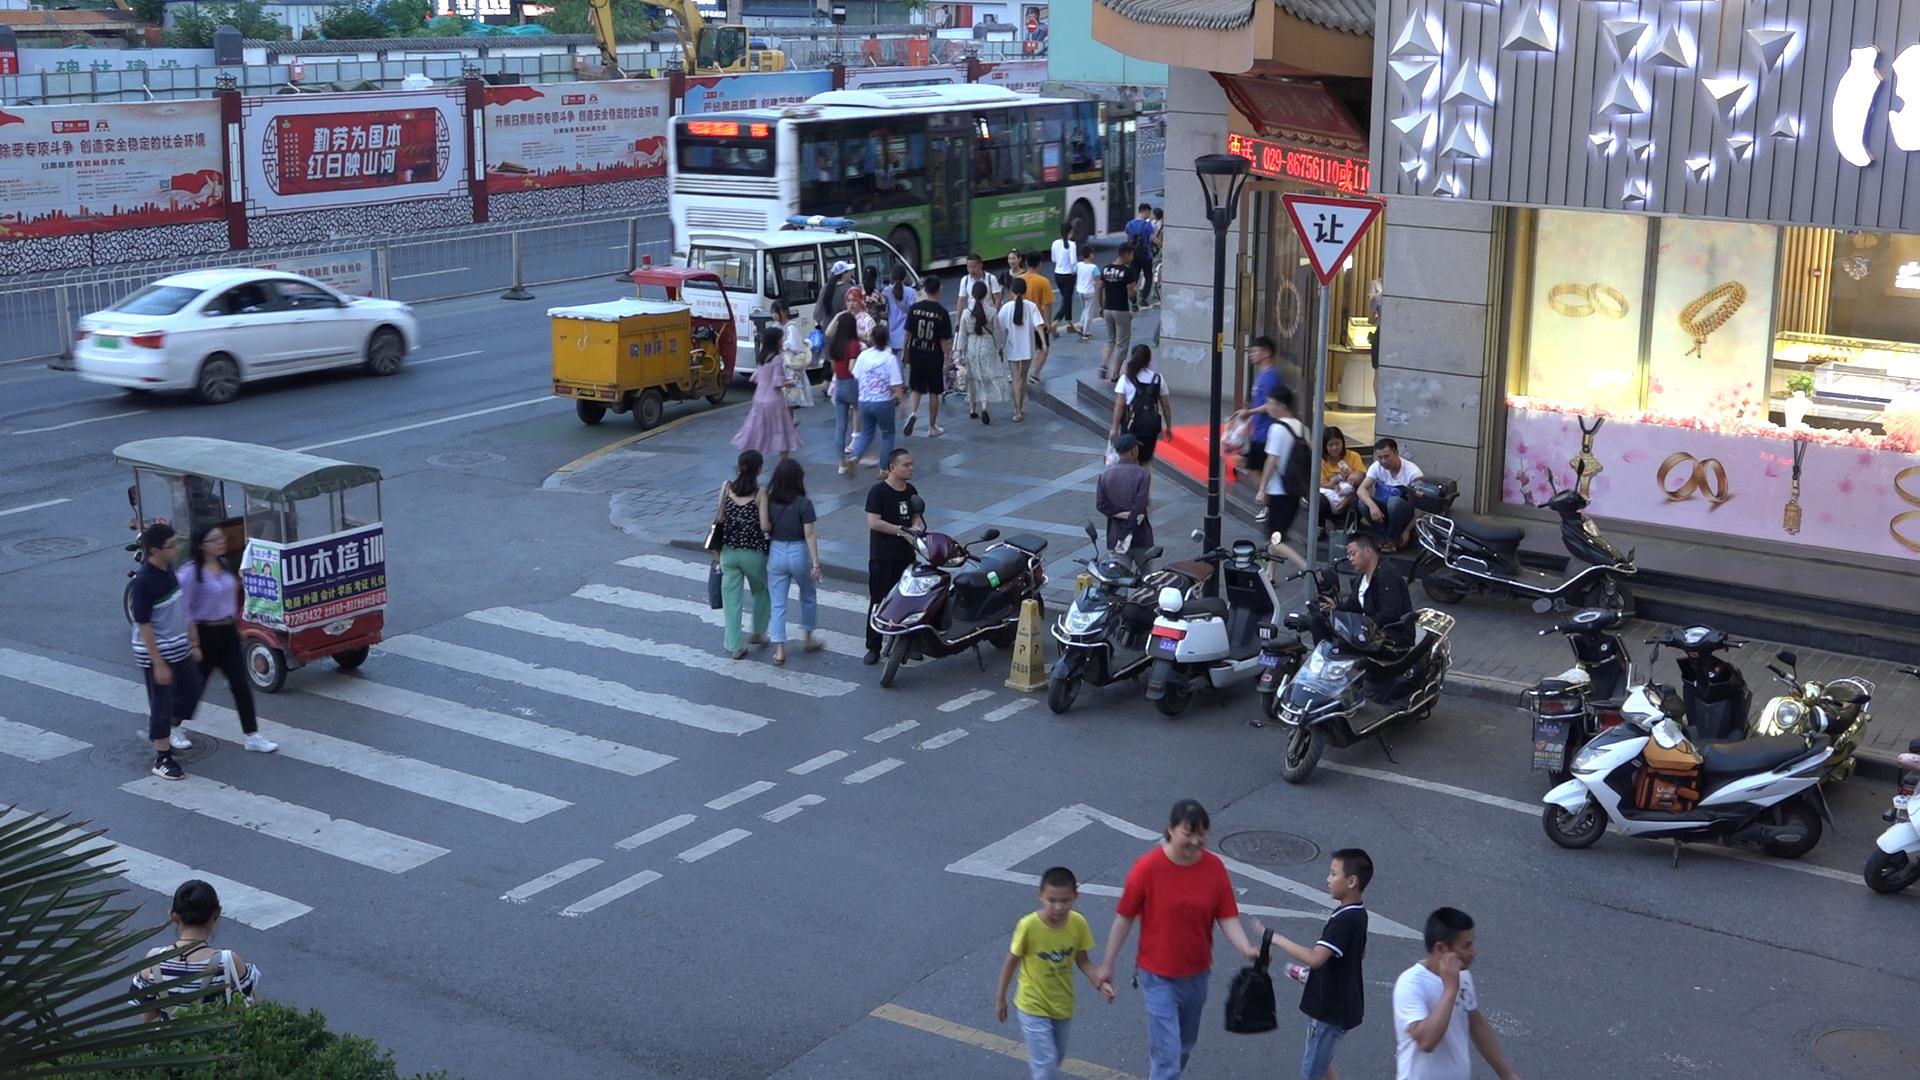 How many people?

52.